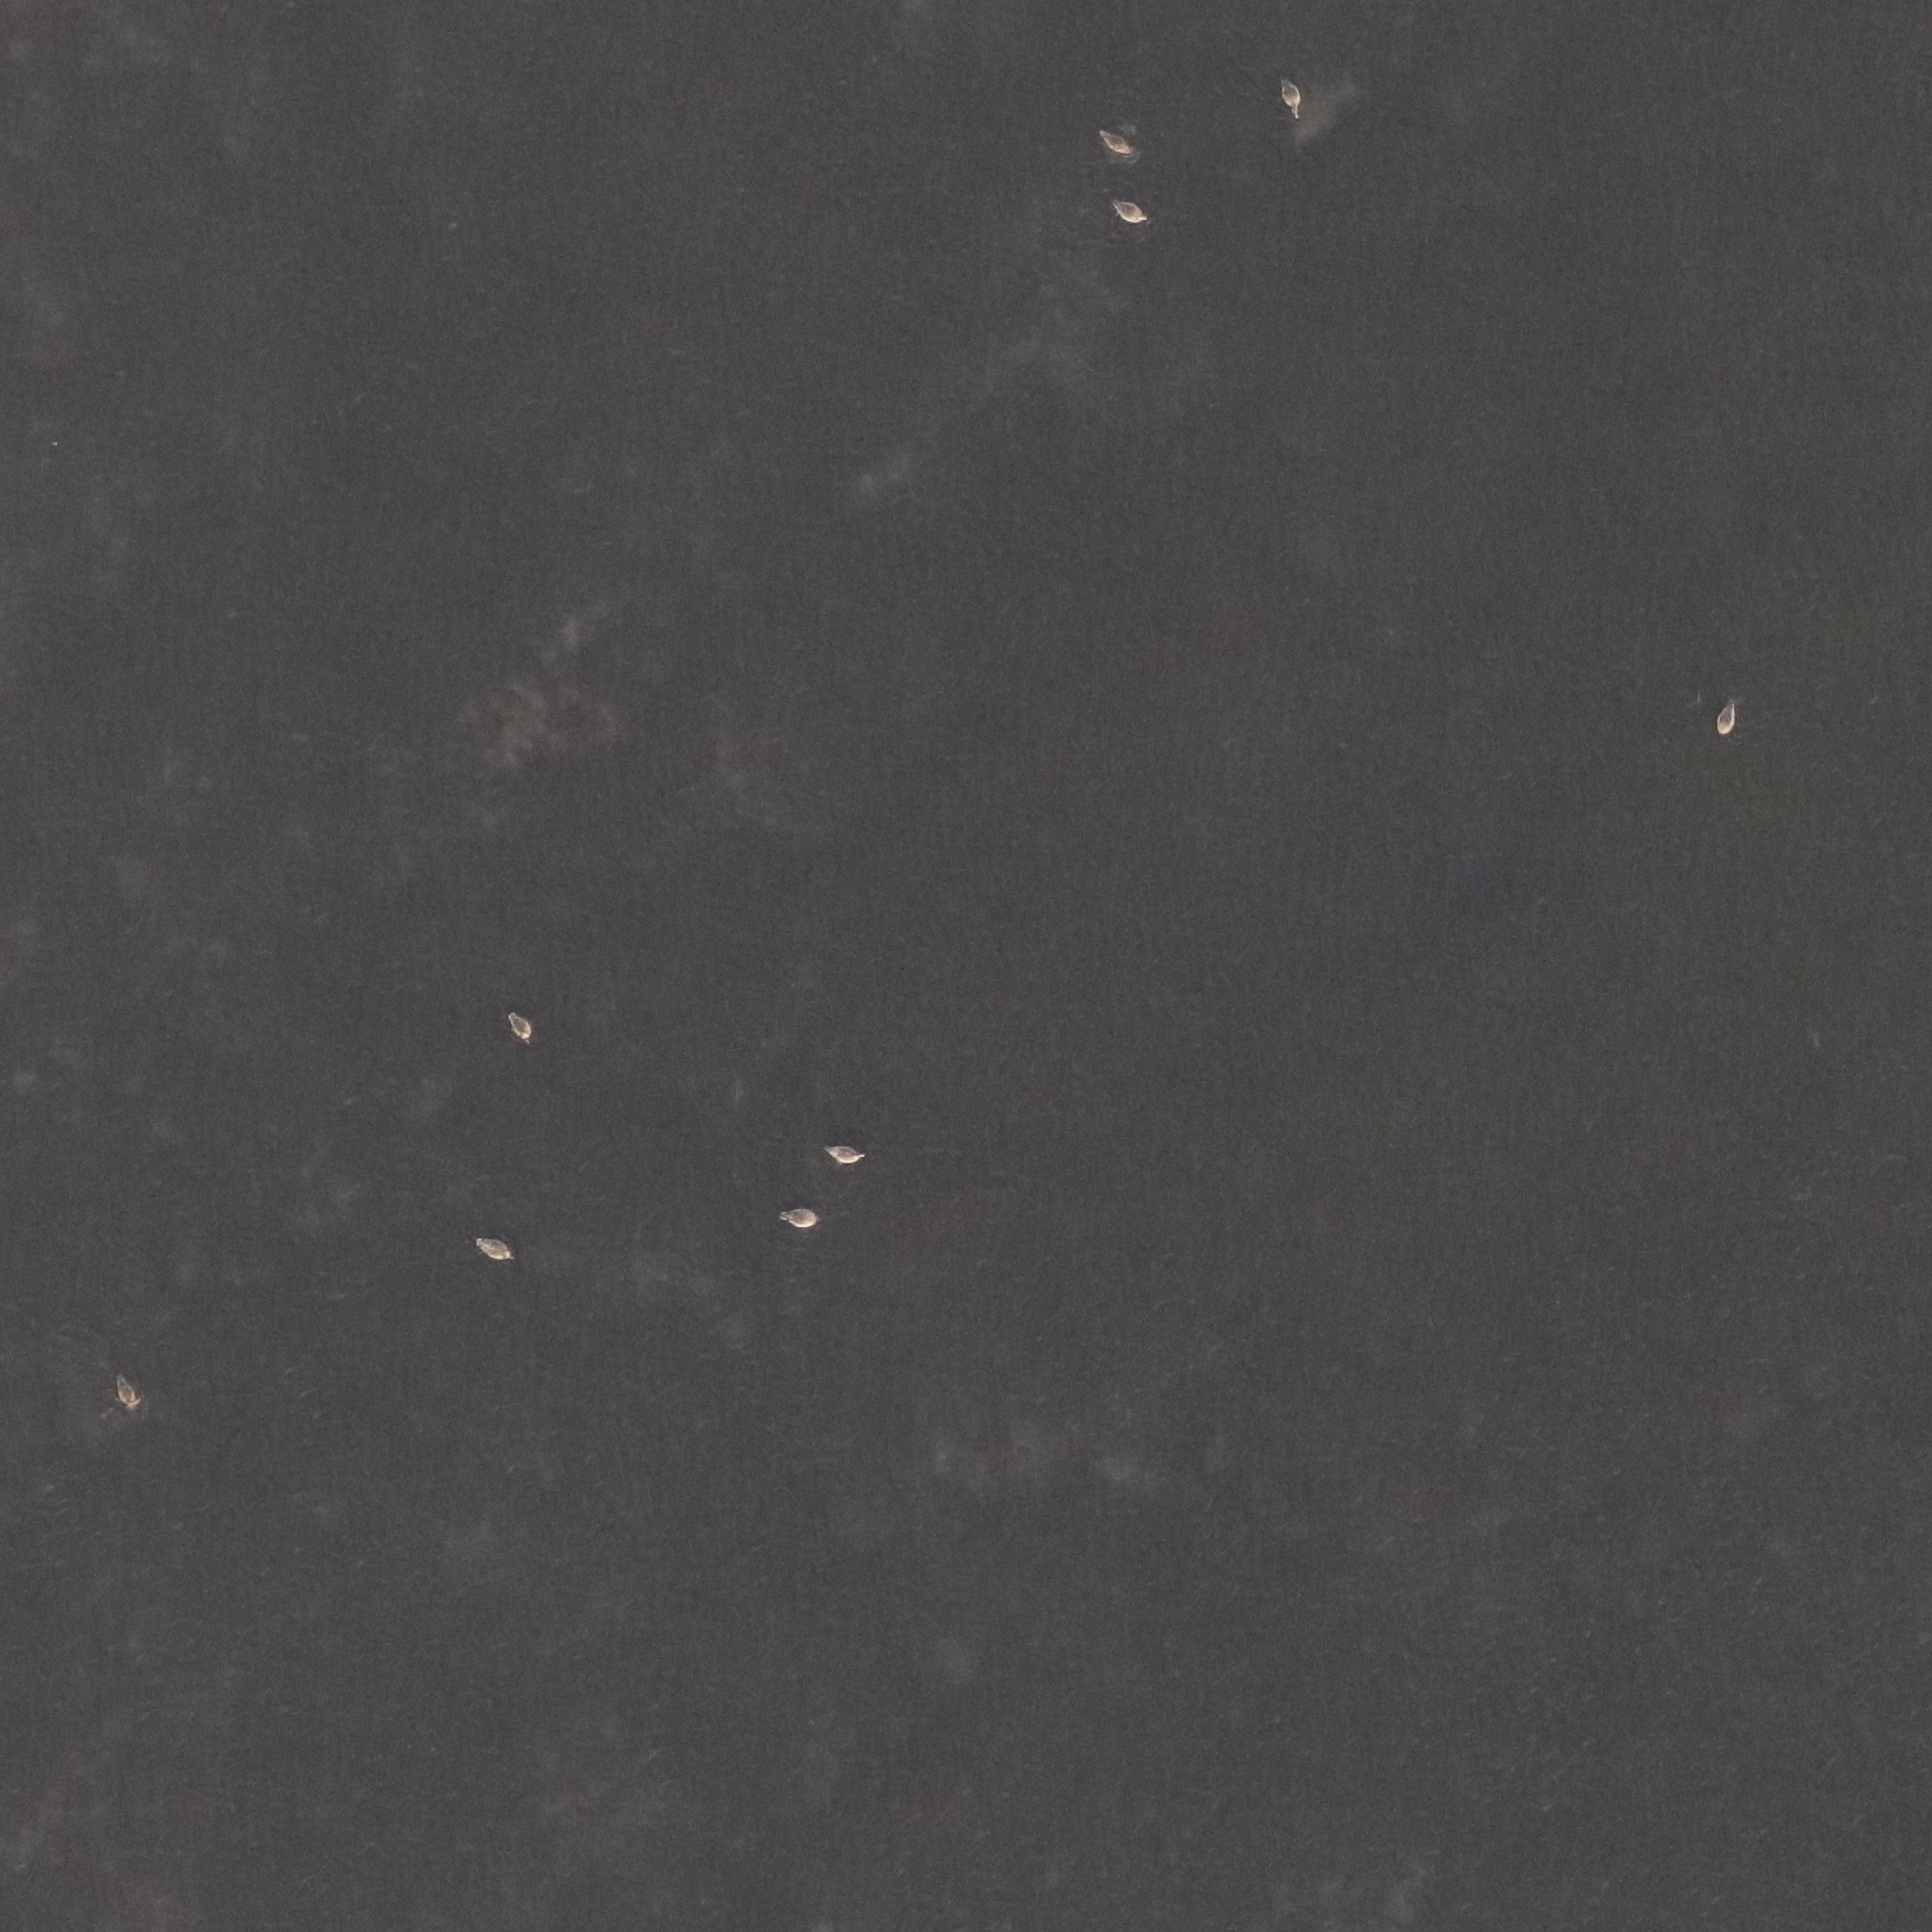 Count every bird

9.